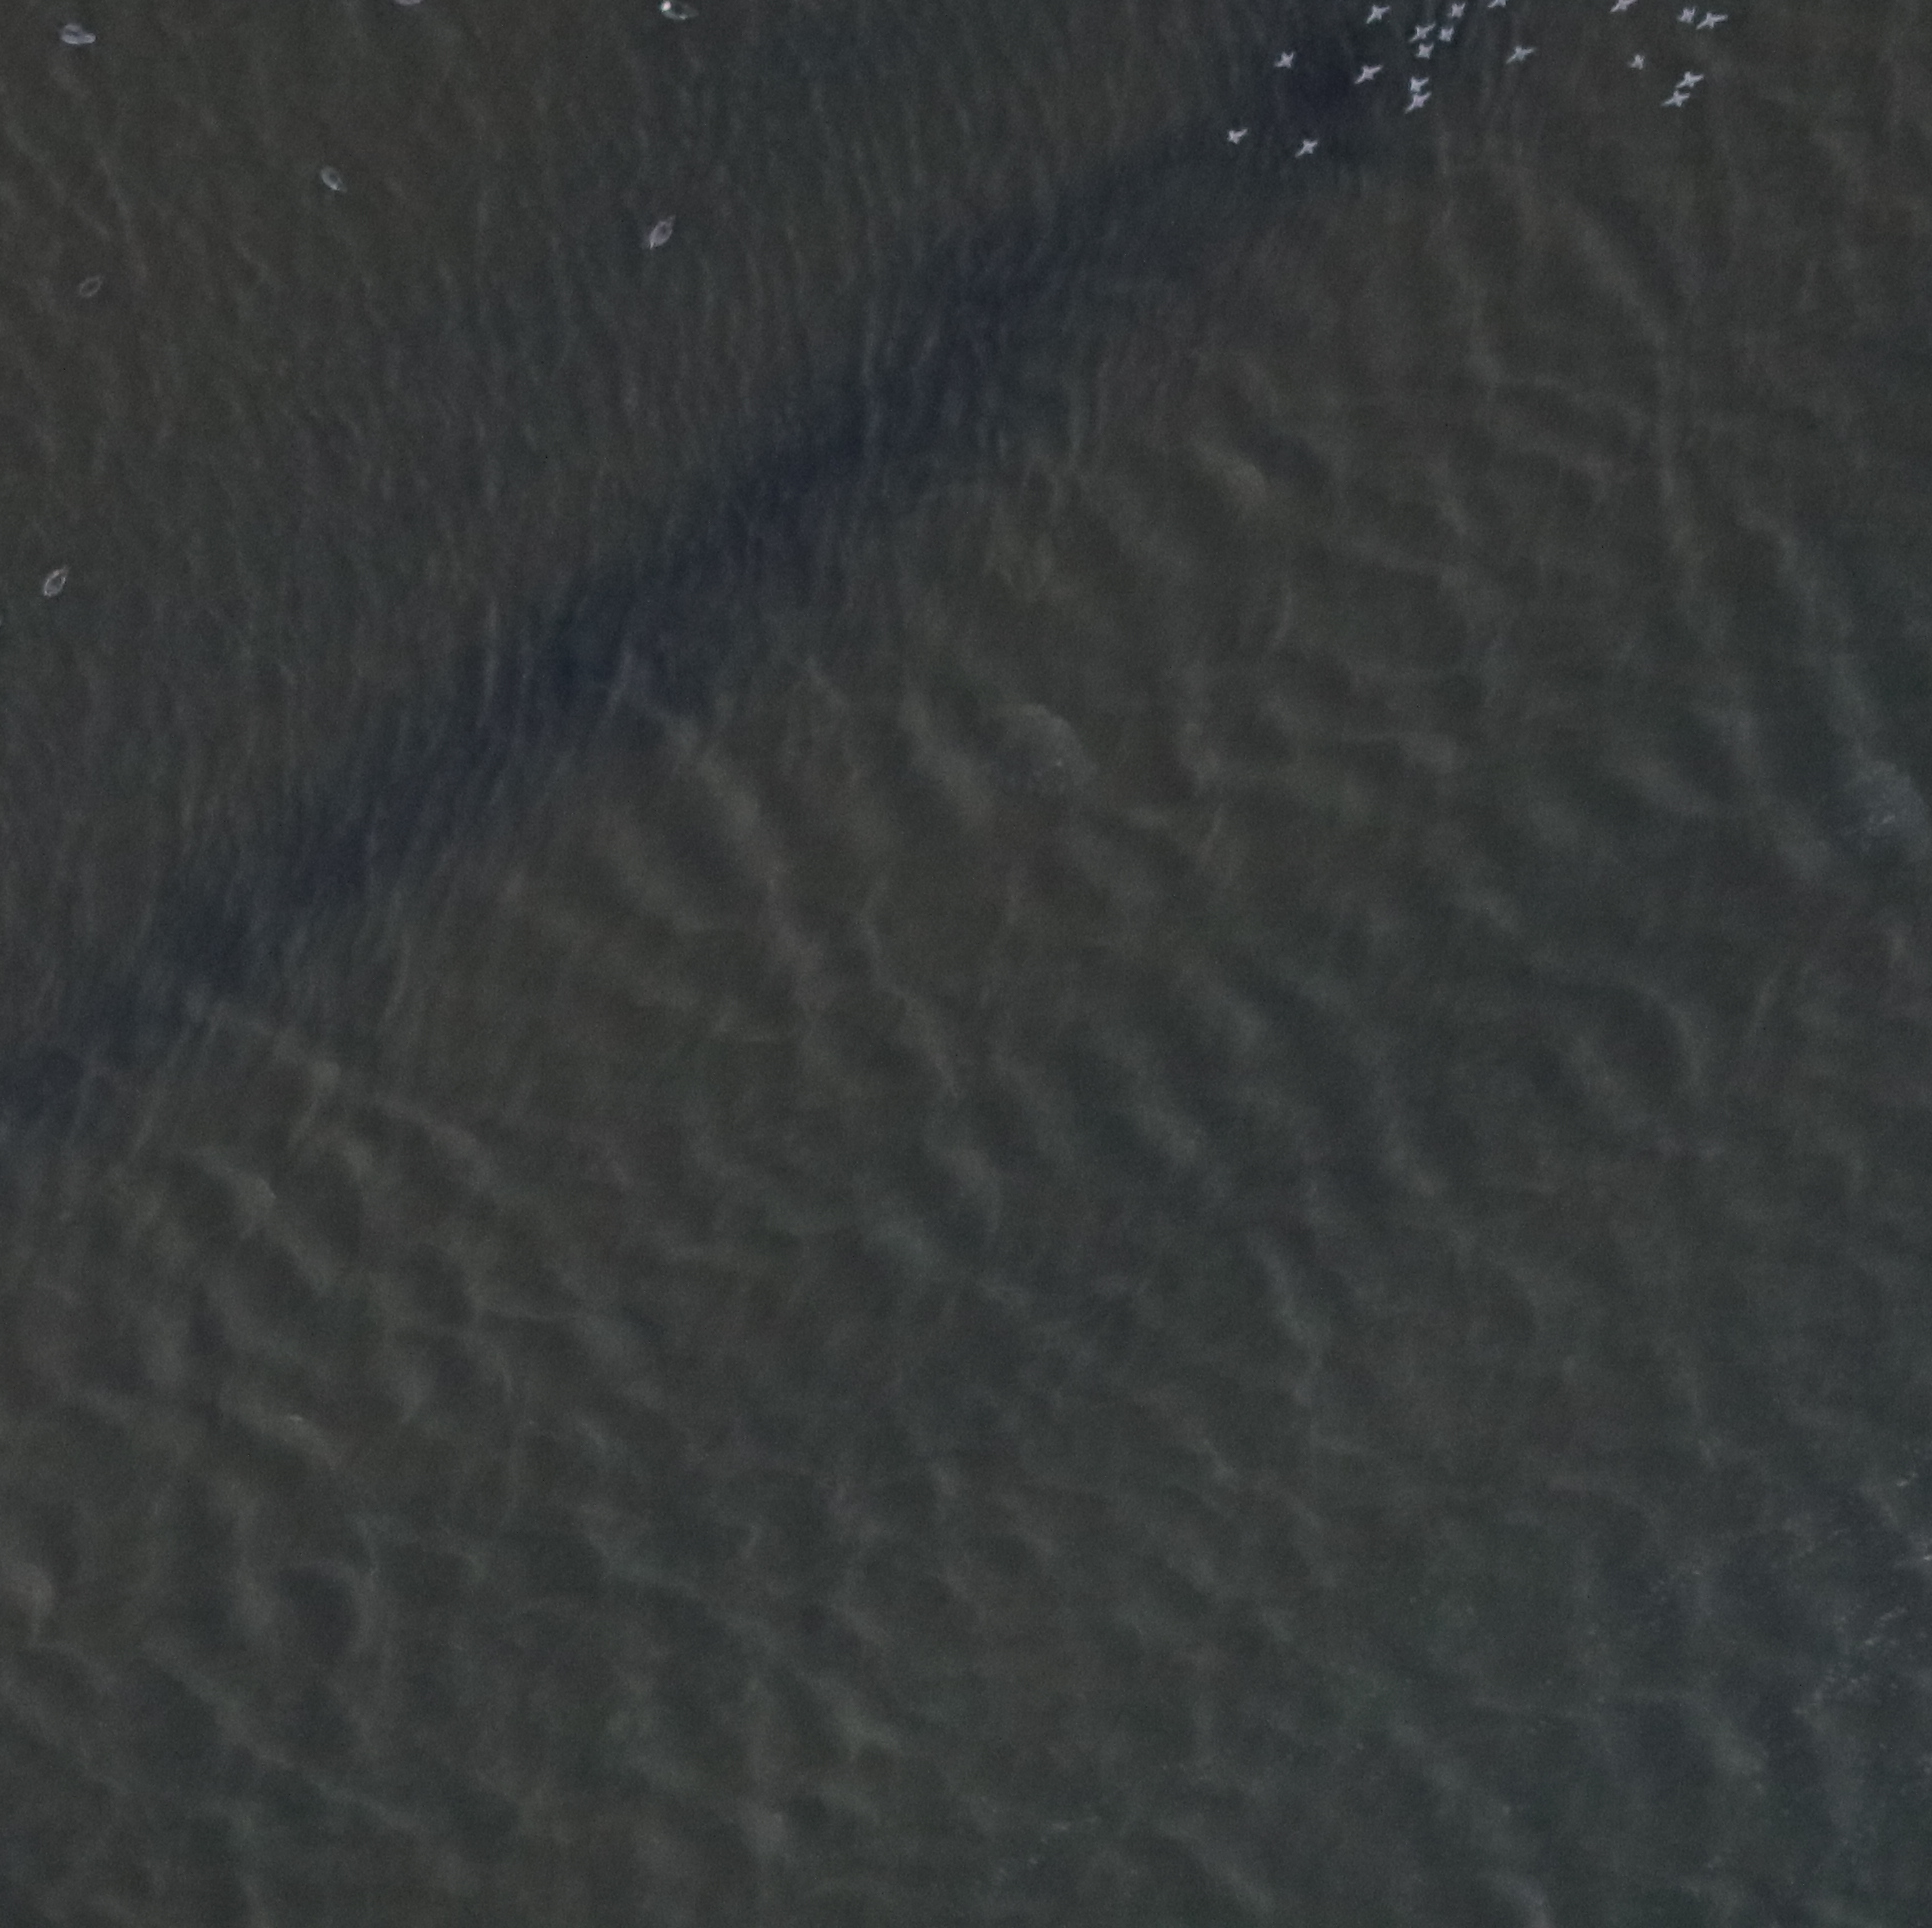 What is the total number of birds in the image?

24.